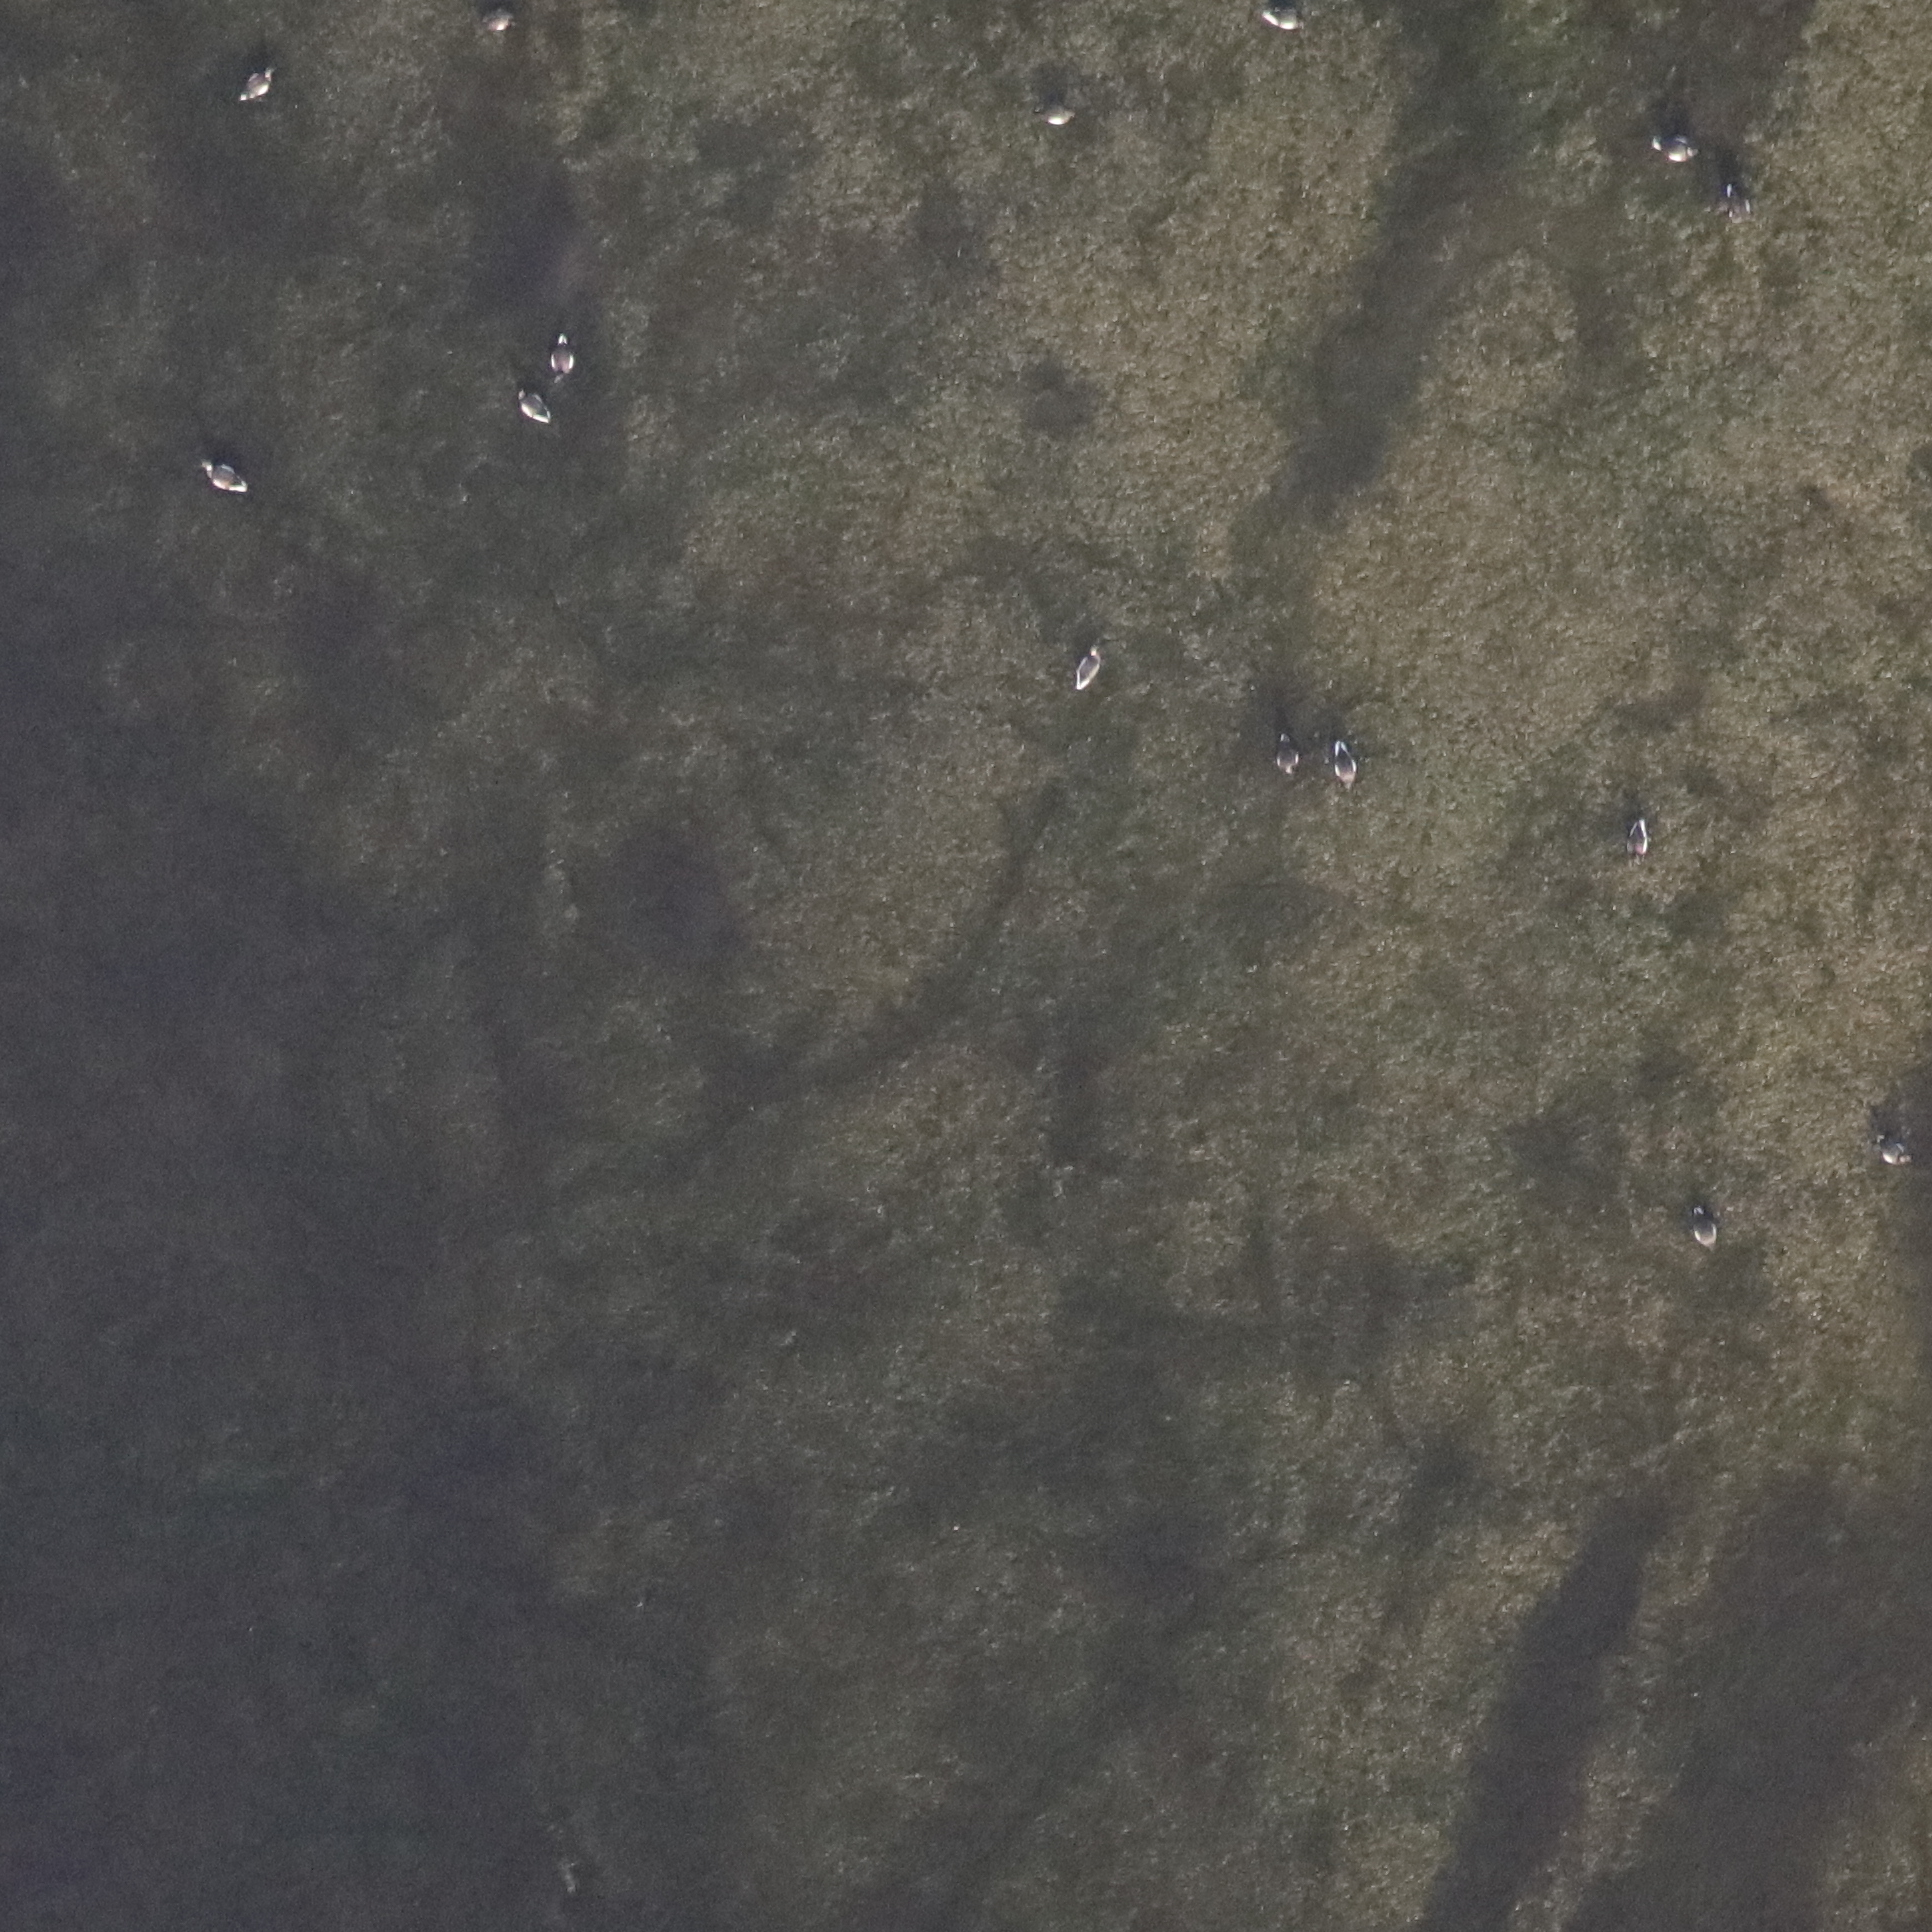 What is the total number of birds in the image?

15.